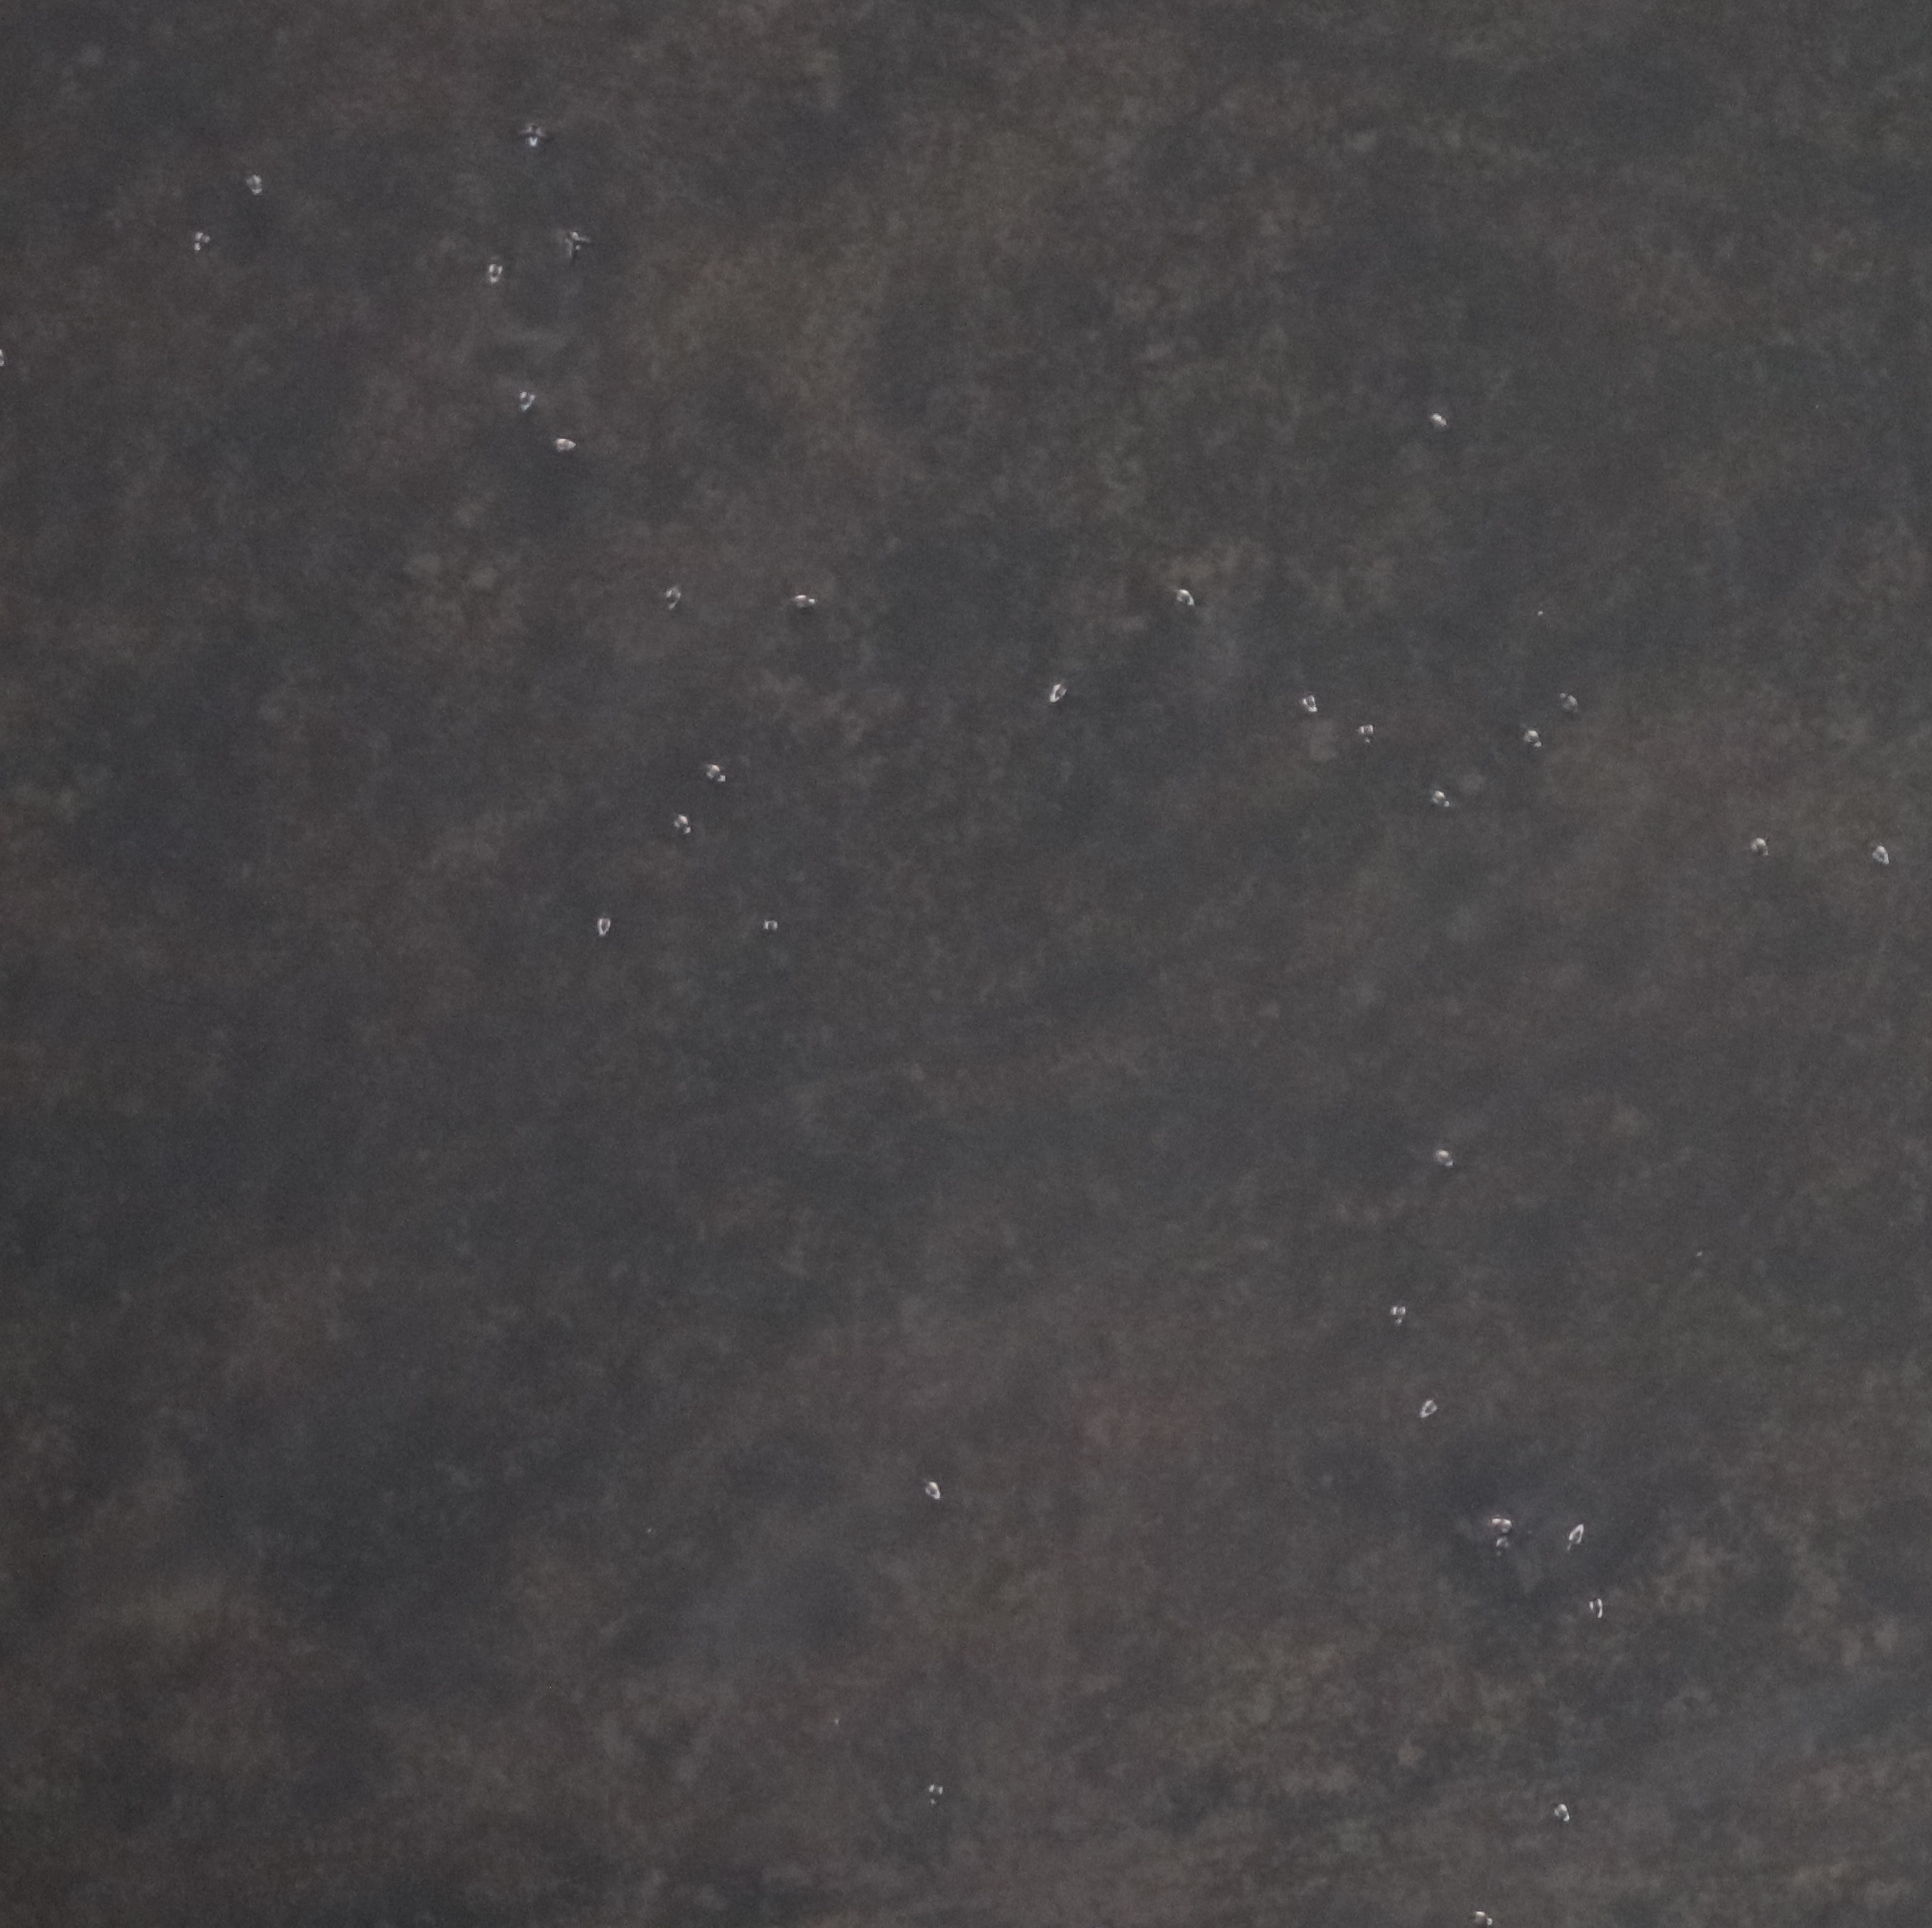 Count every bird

34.